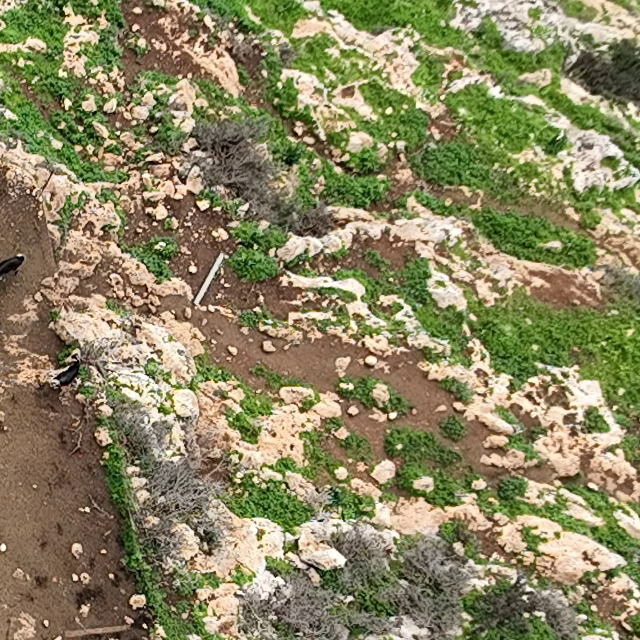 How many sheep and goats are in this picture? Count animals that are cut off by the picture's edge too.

2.